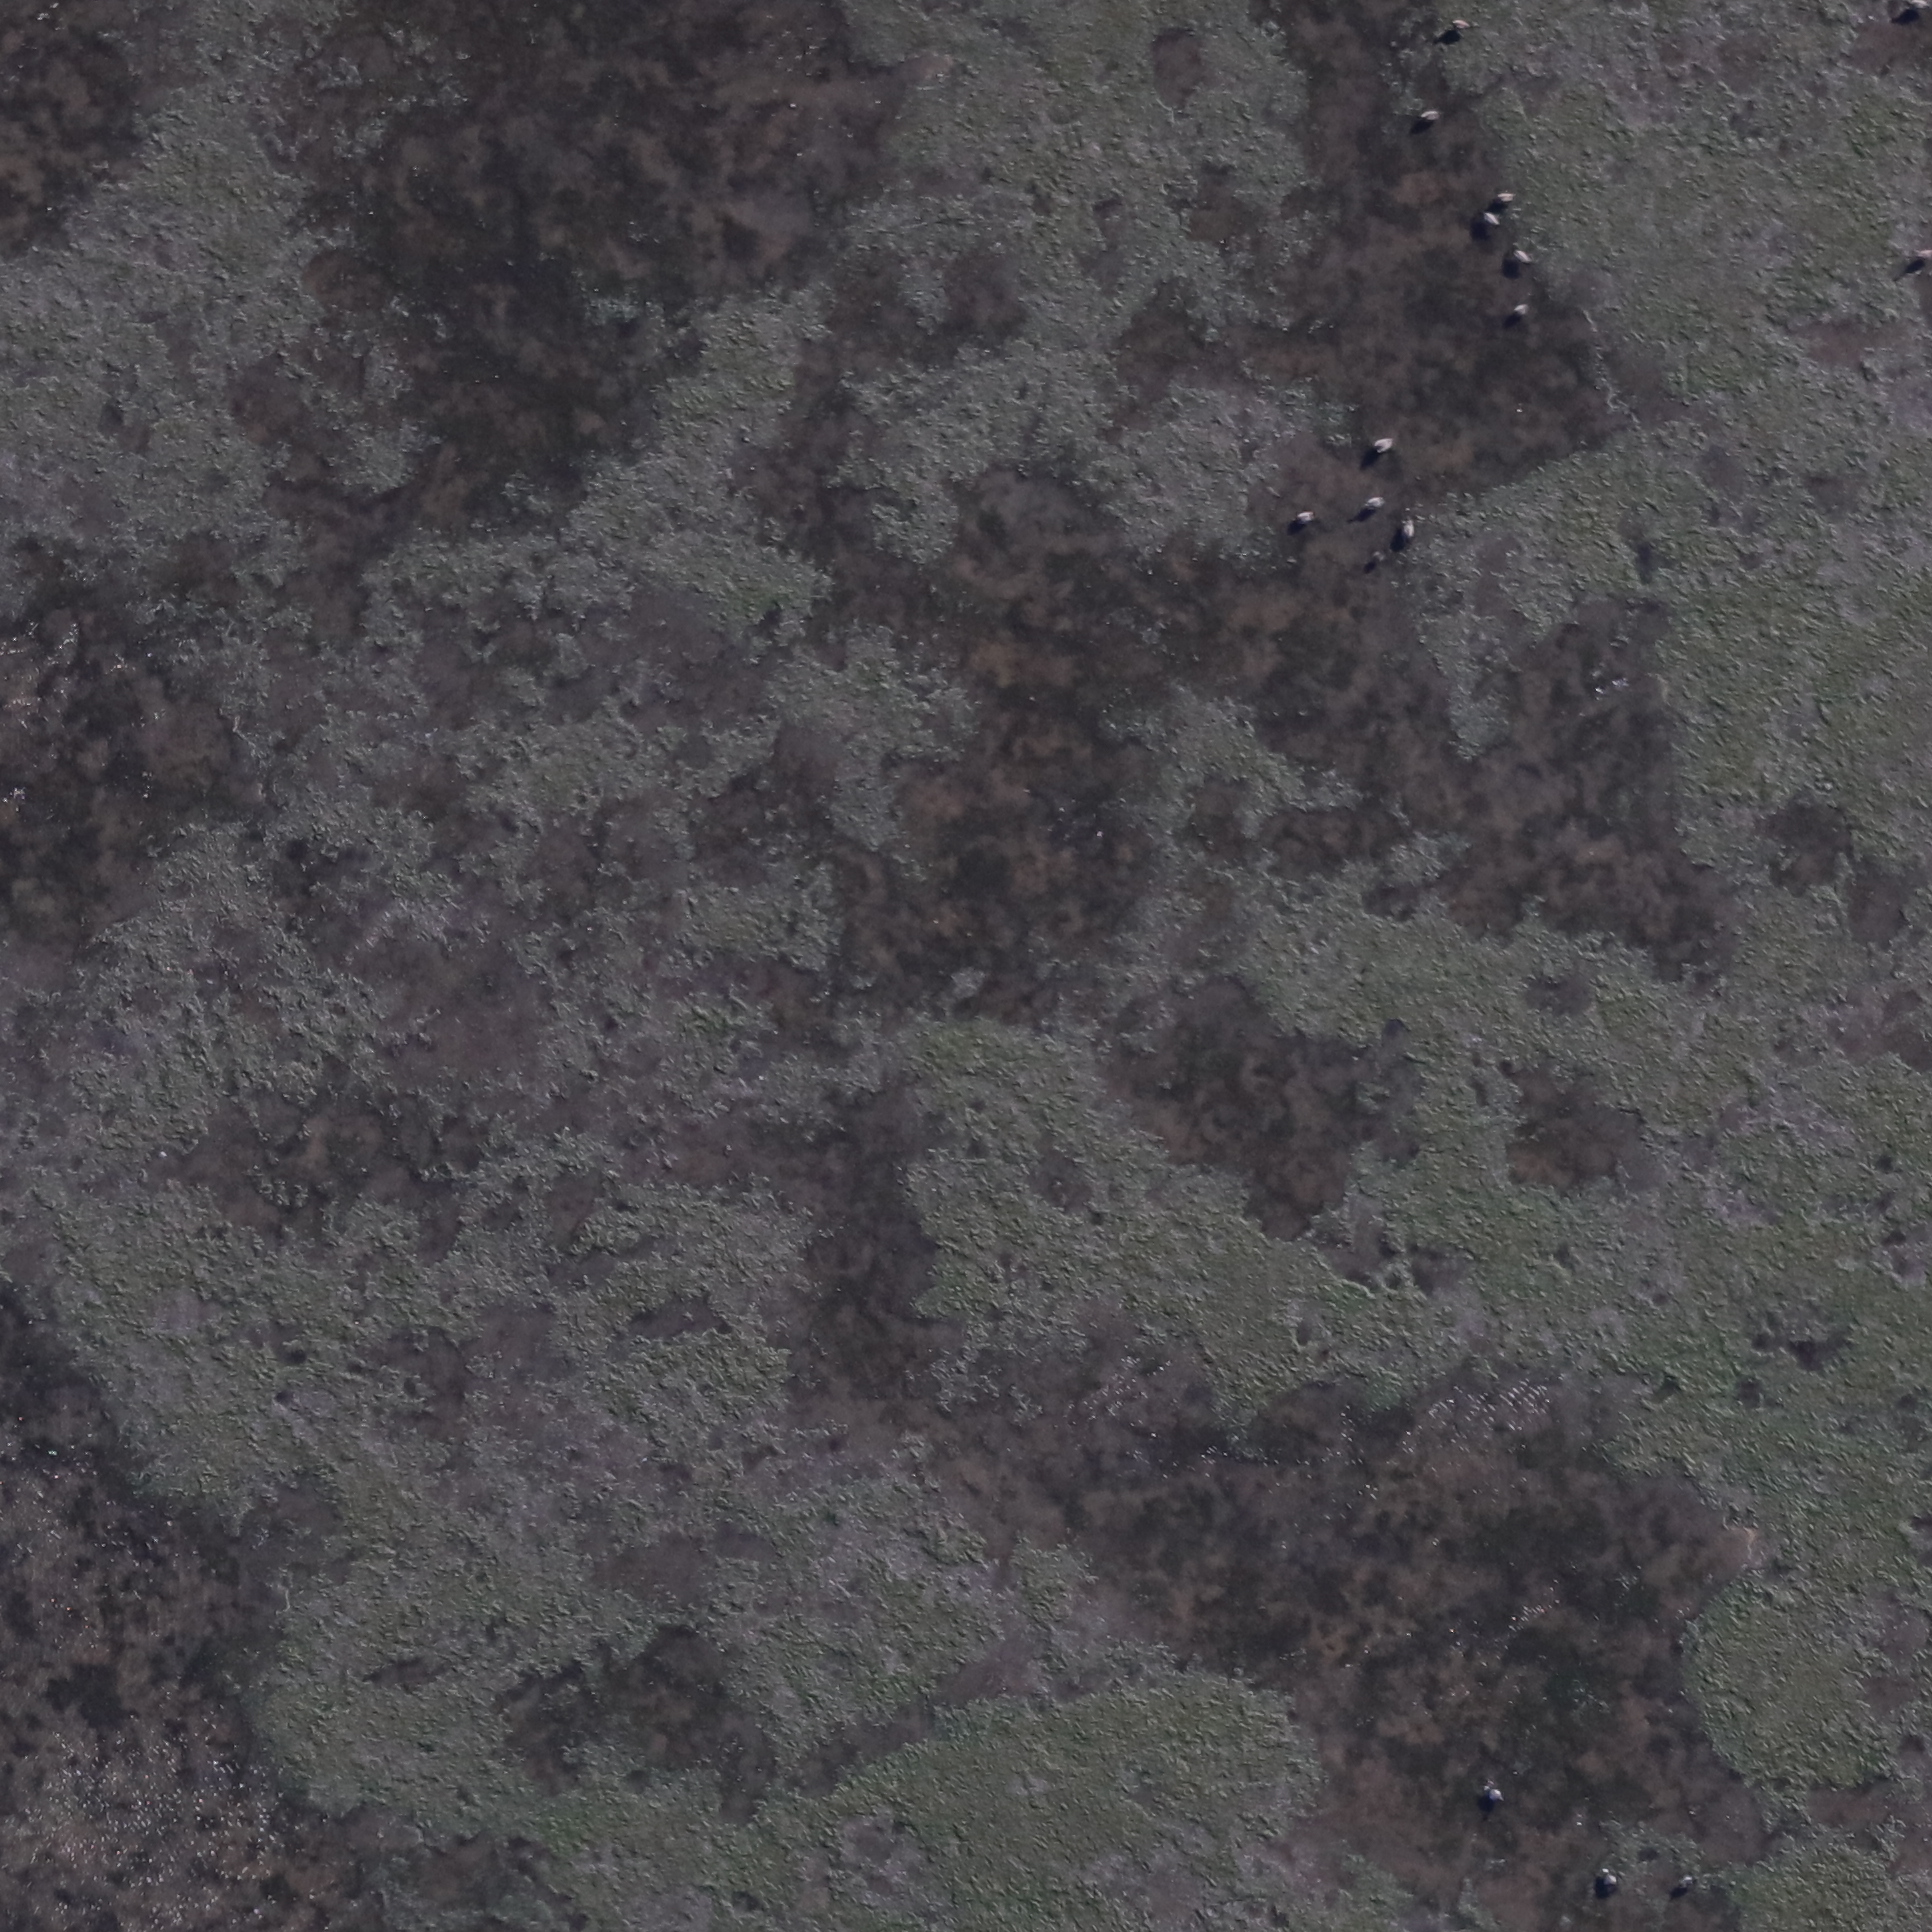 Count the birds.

16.